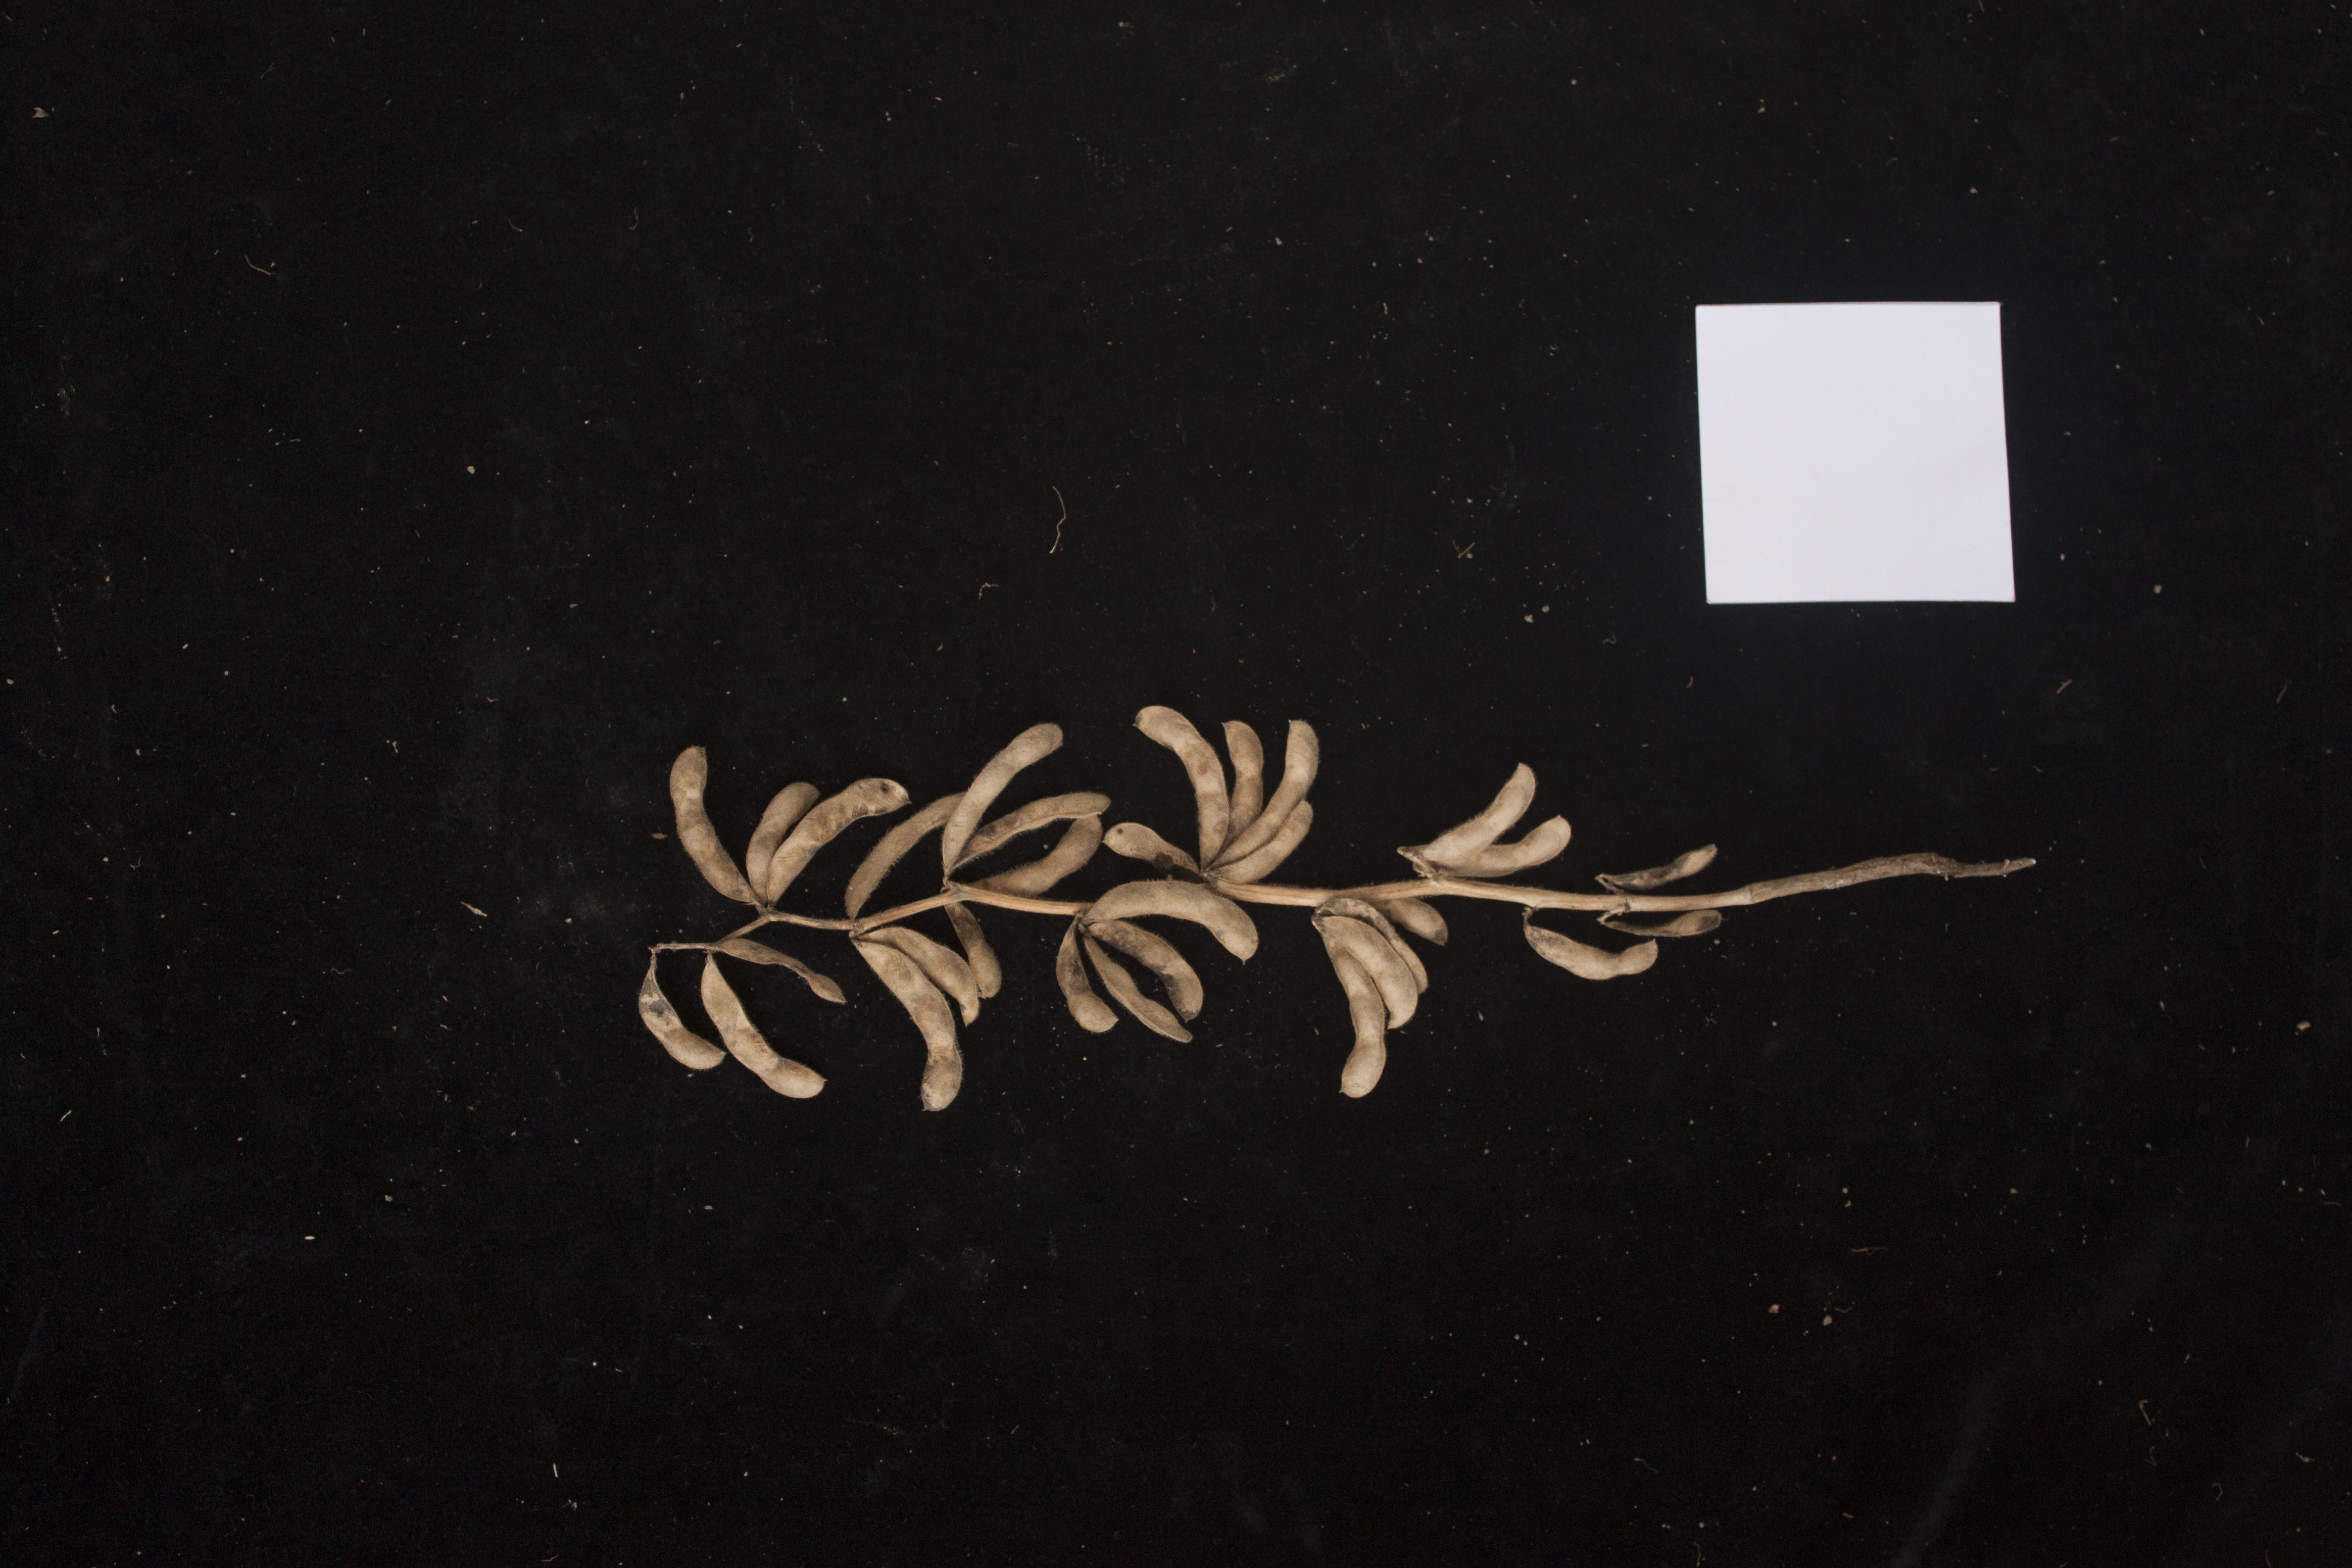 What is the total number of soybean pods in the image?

31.